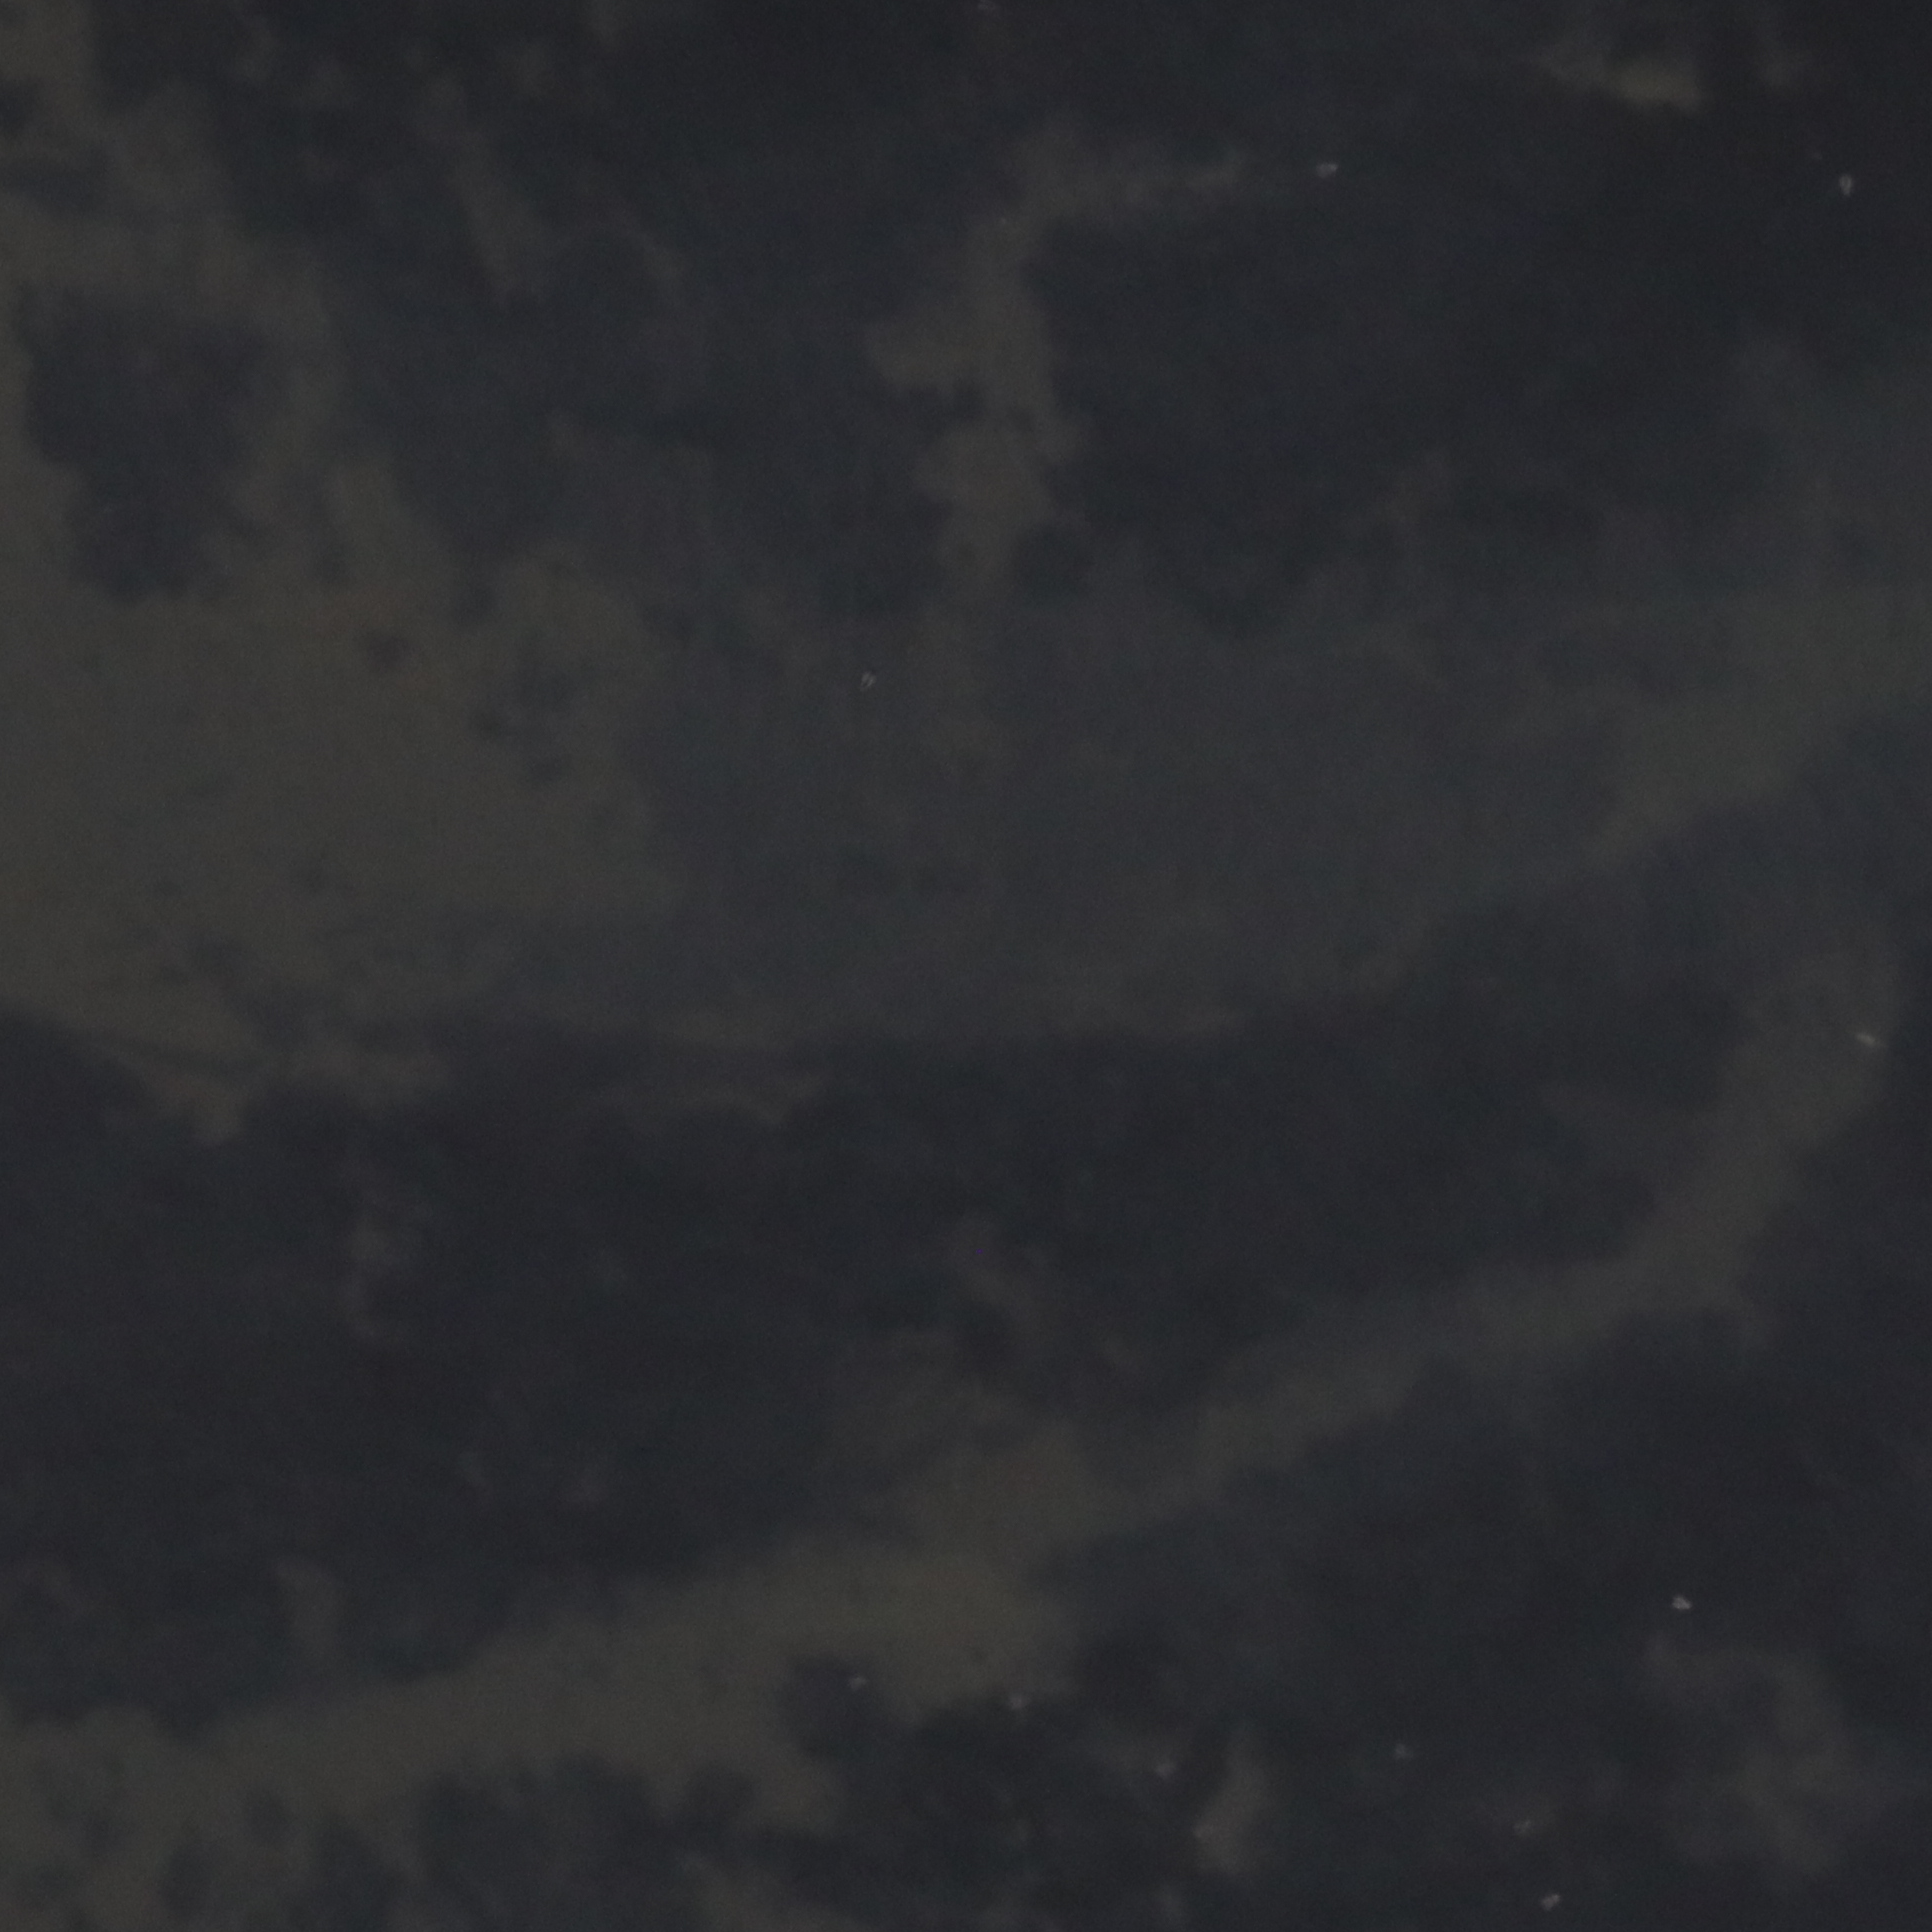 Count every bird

11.